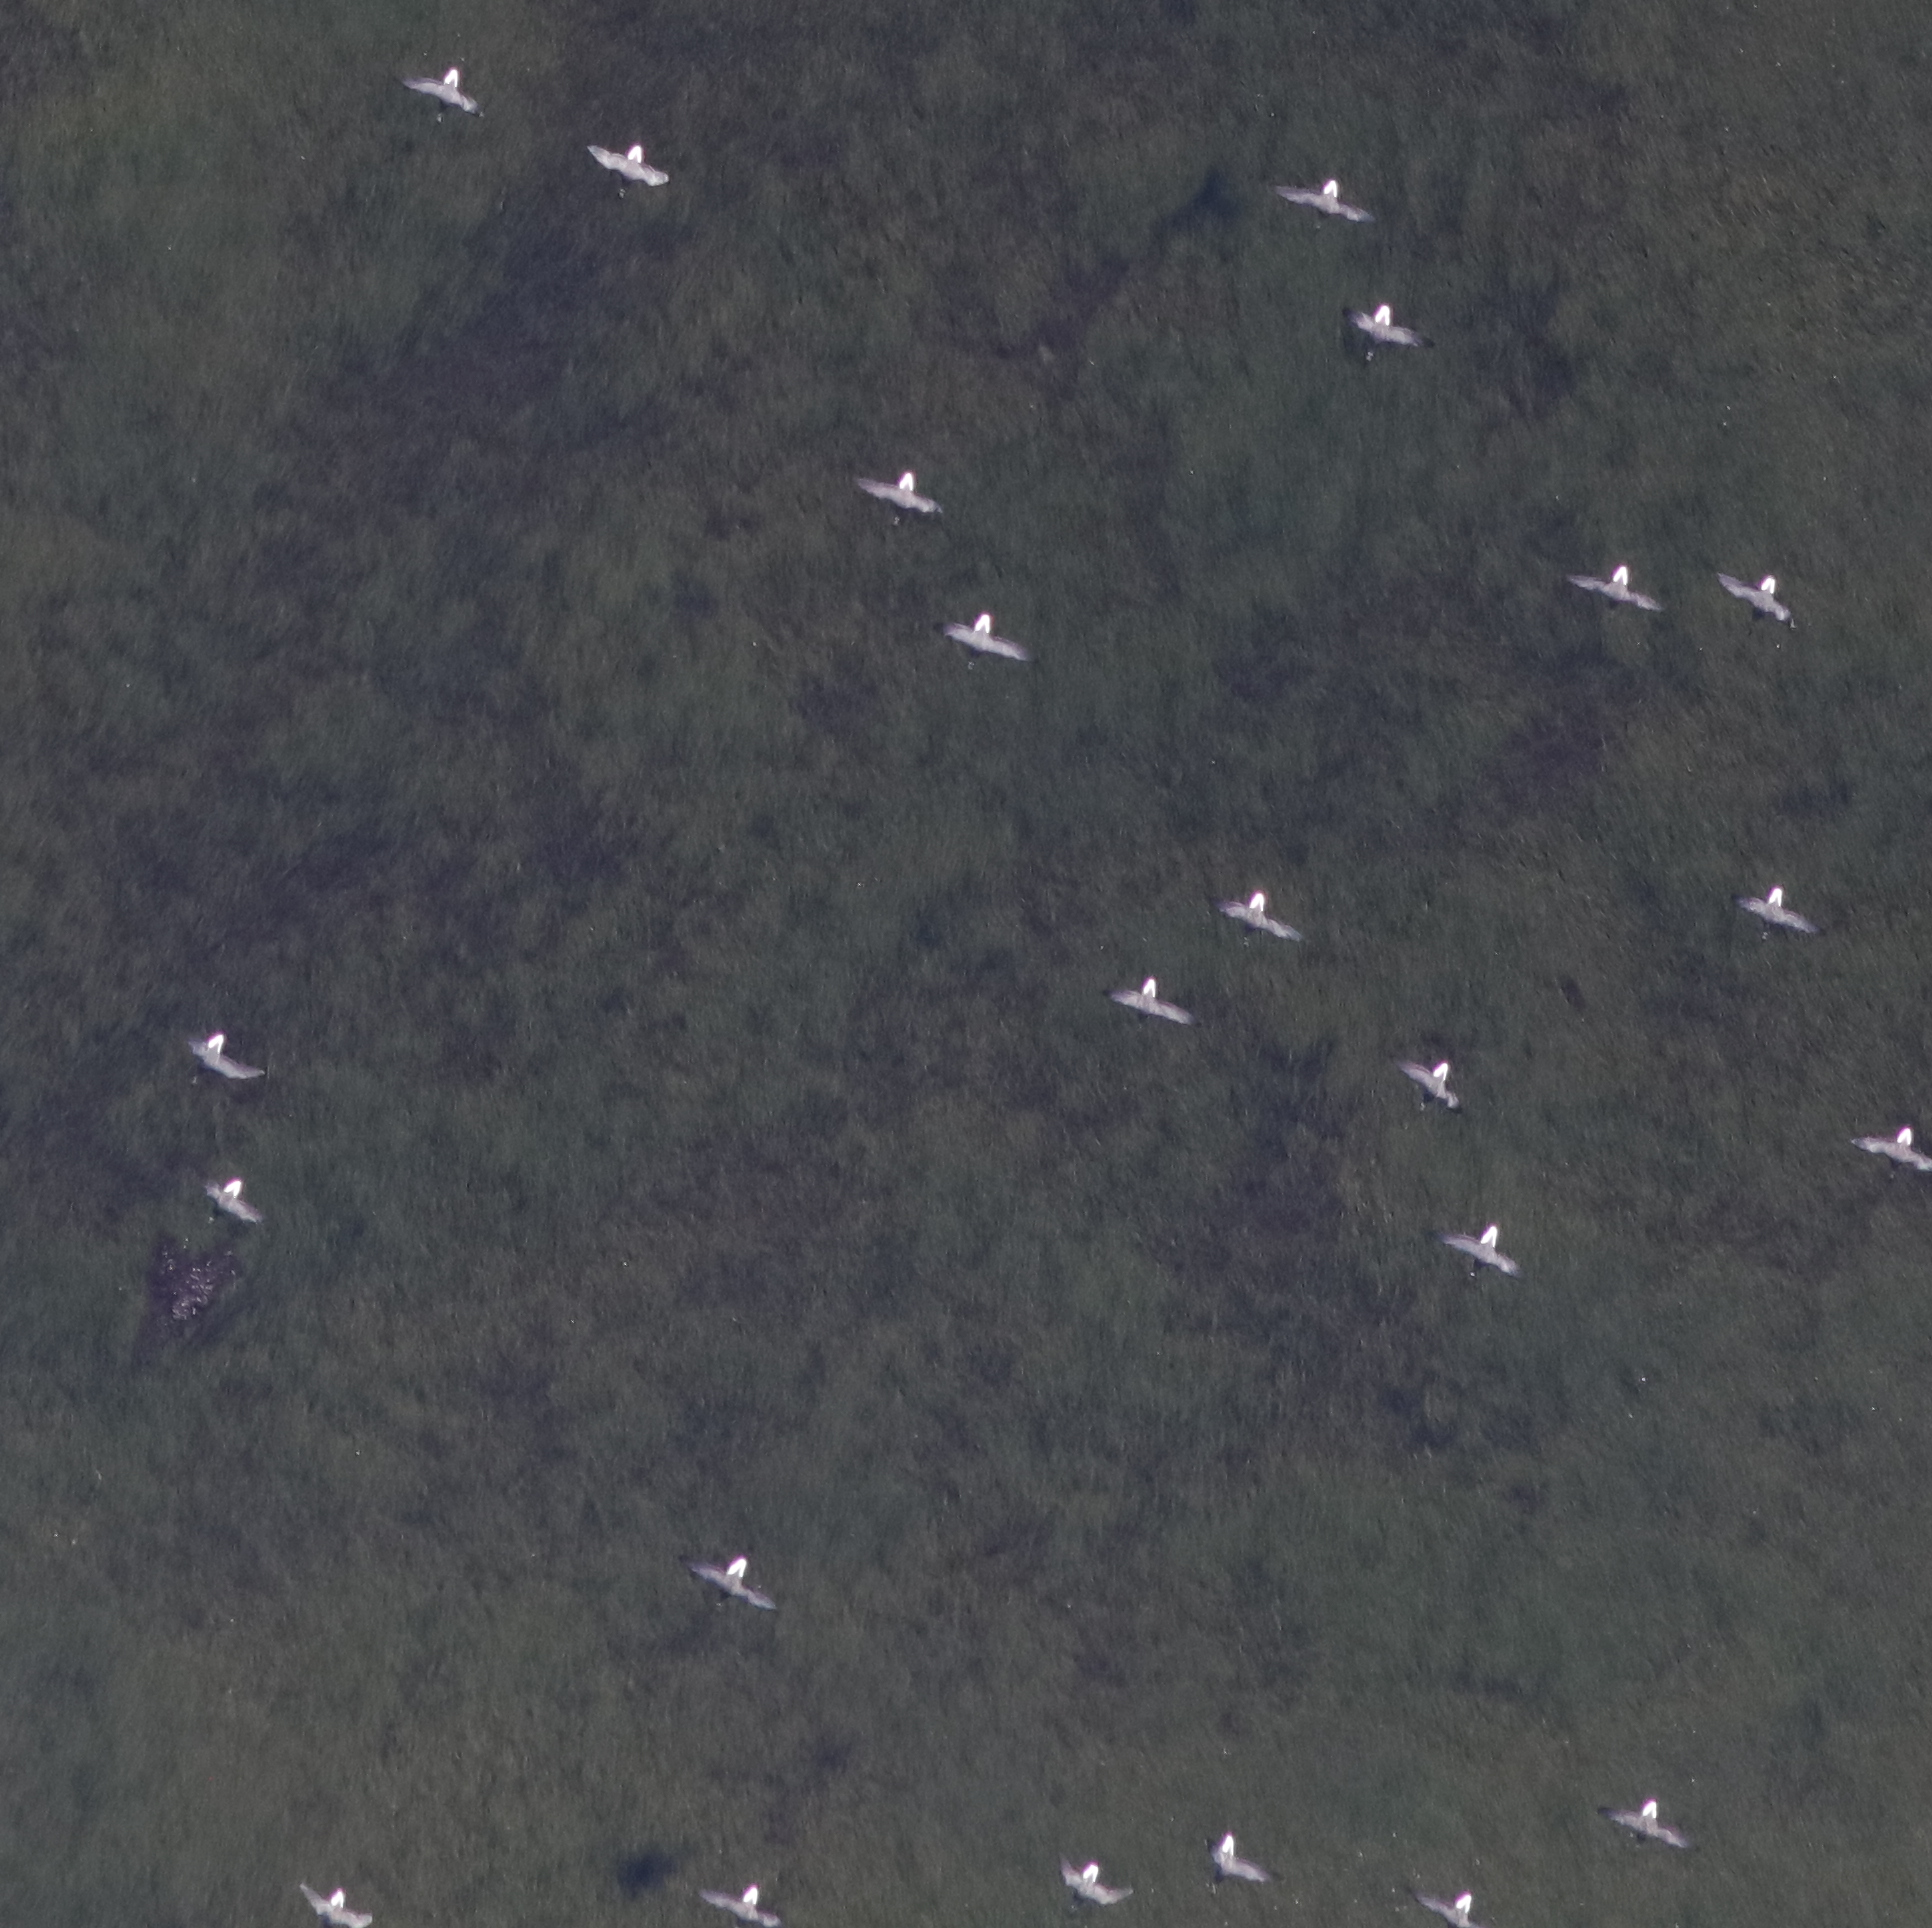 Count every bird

23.